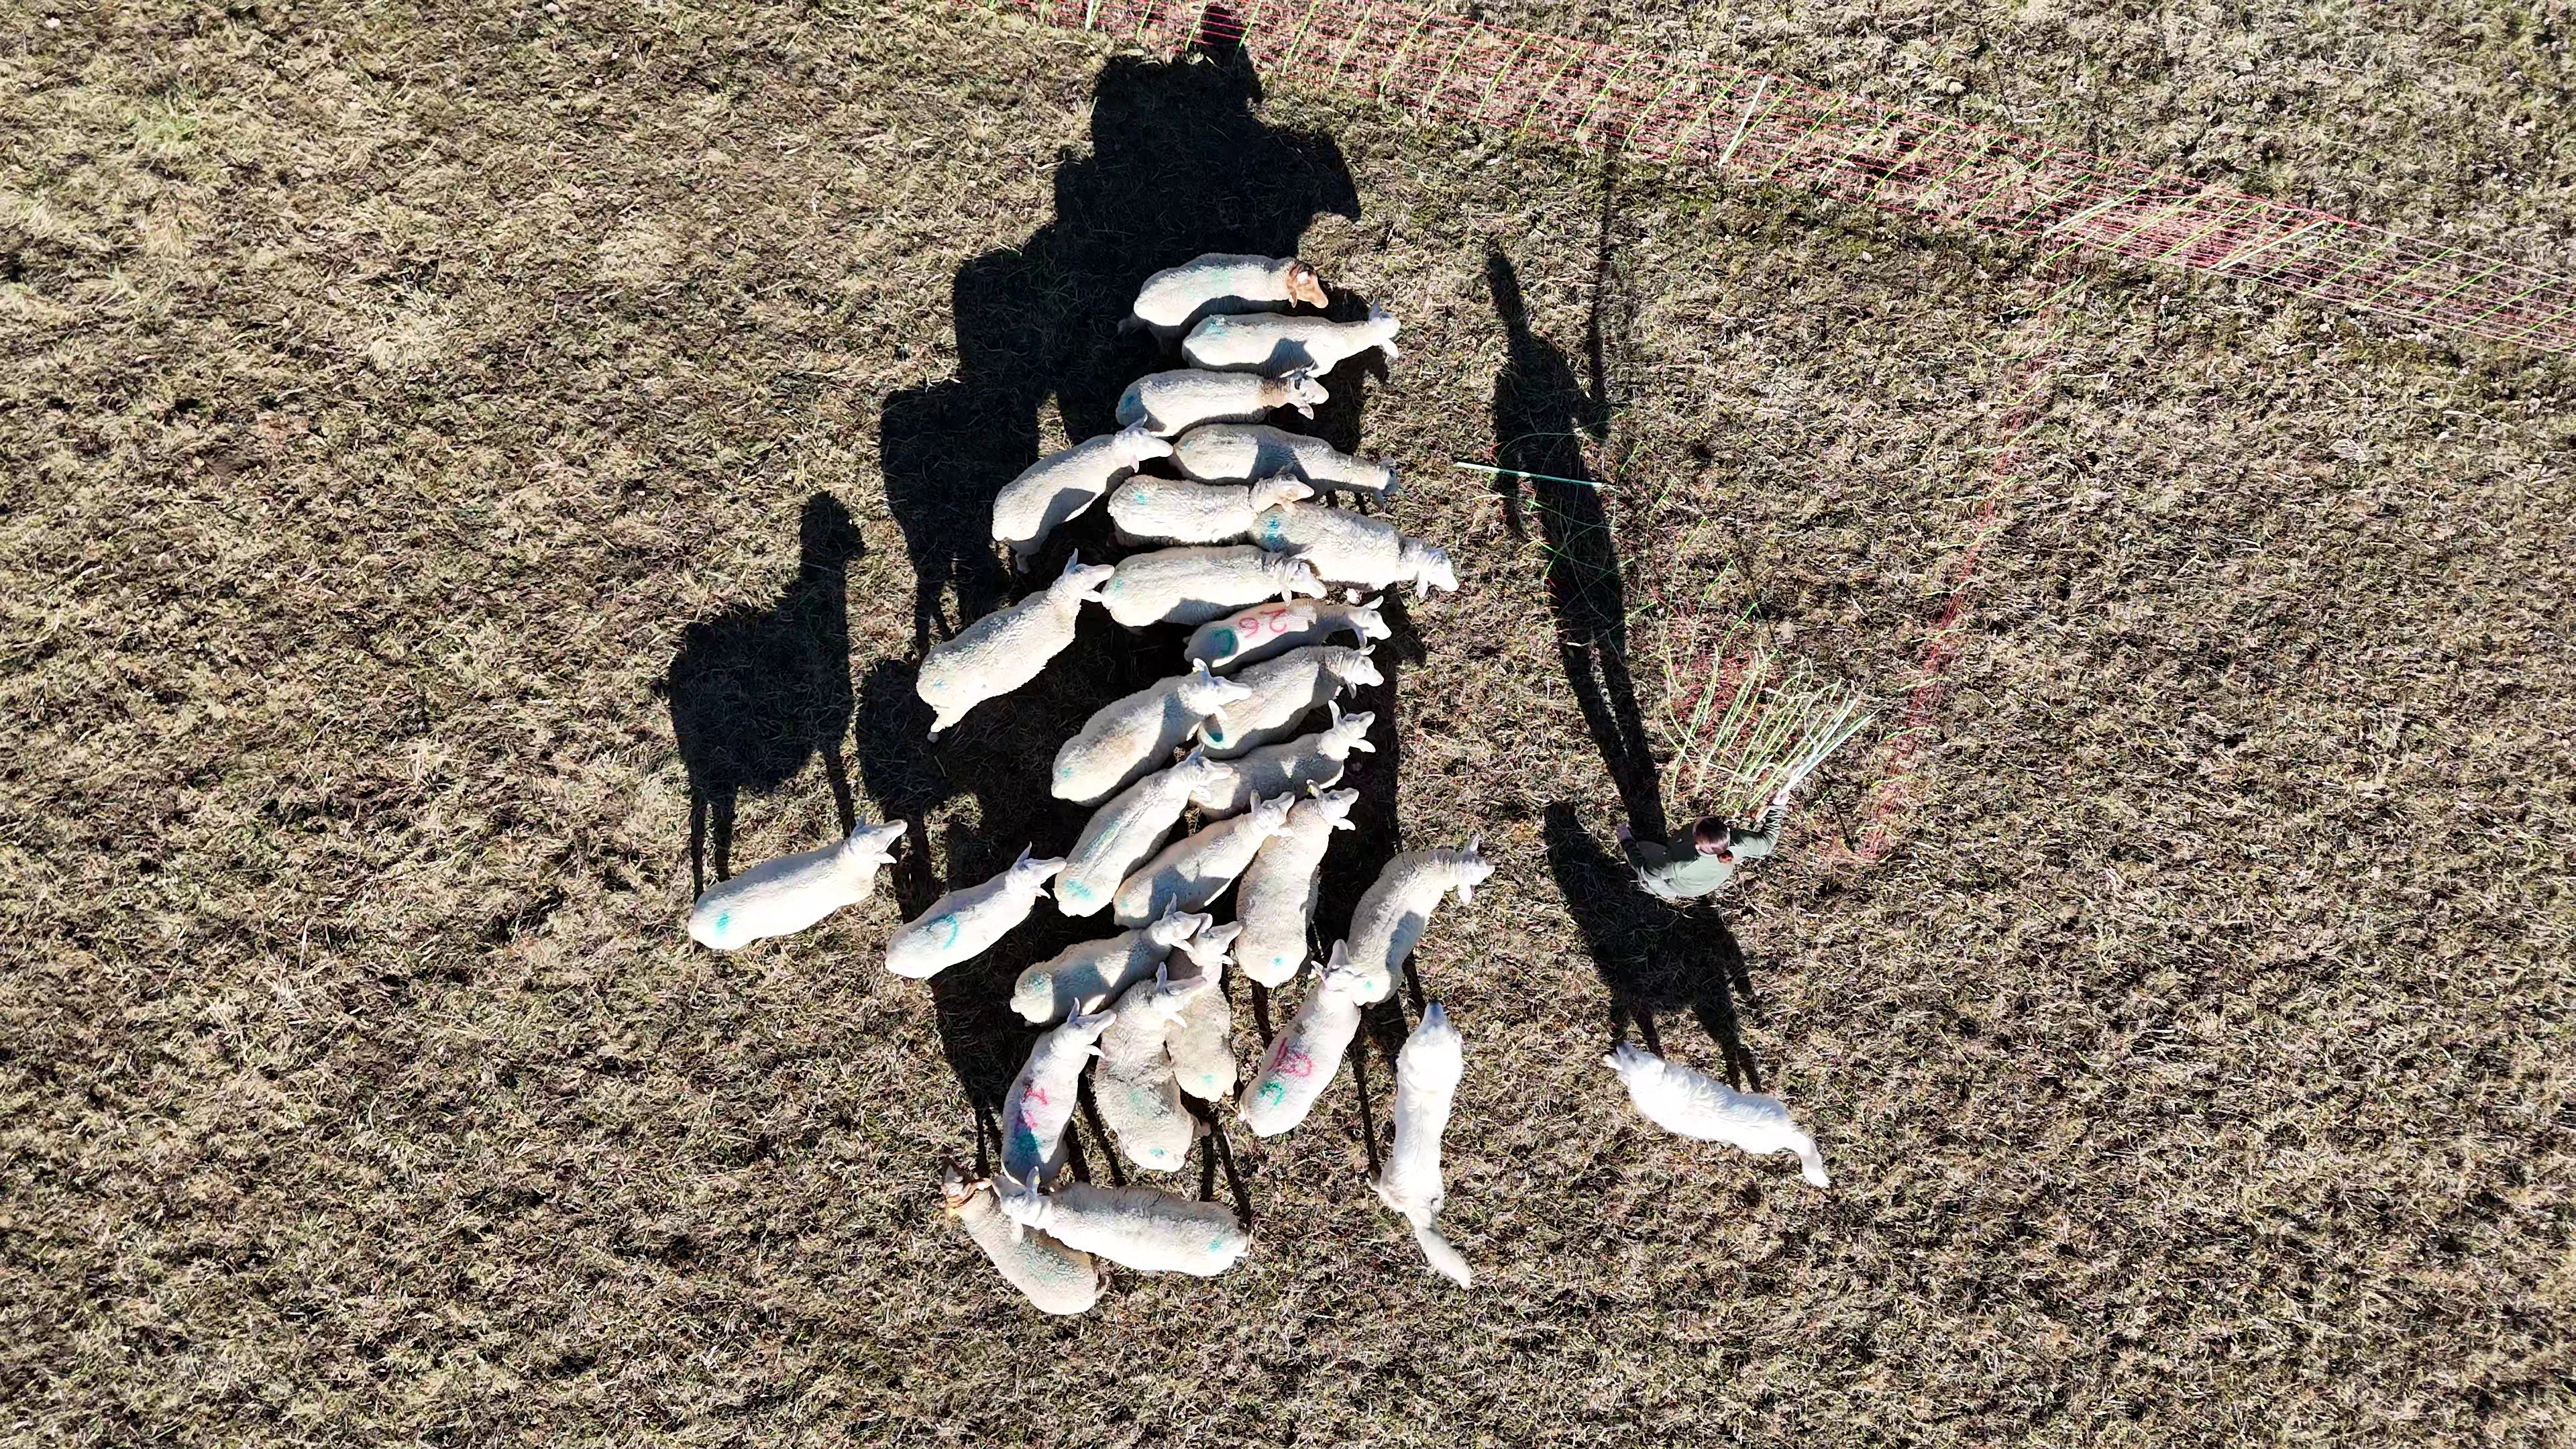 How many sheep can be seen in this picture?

26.